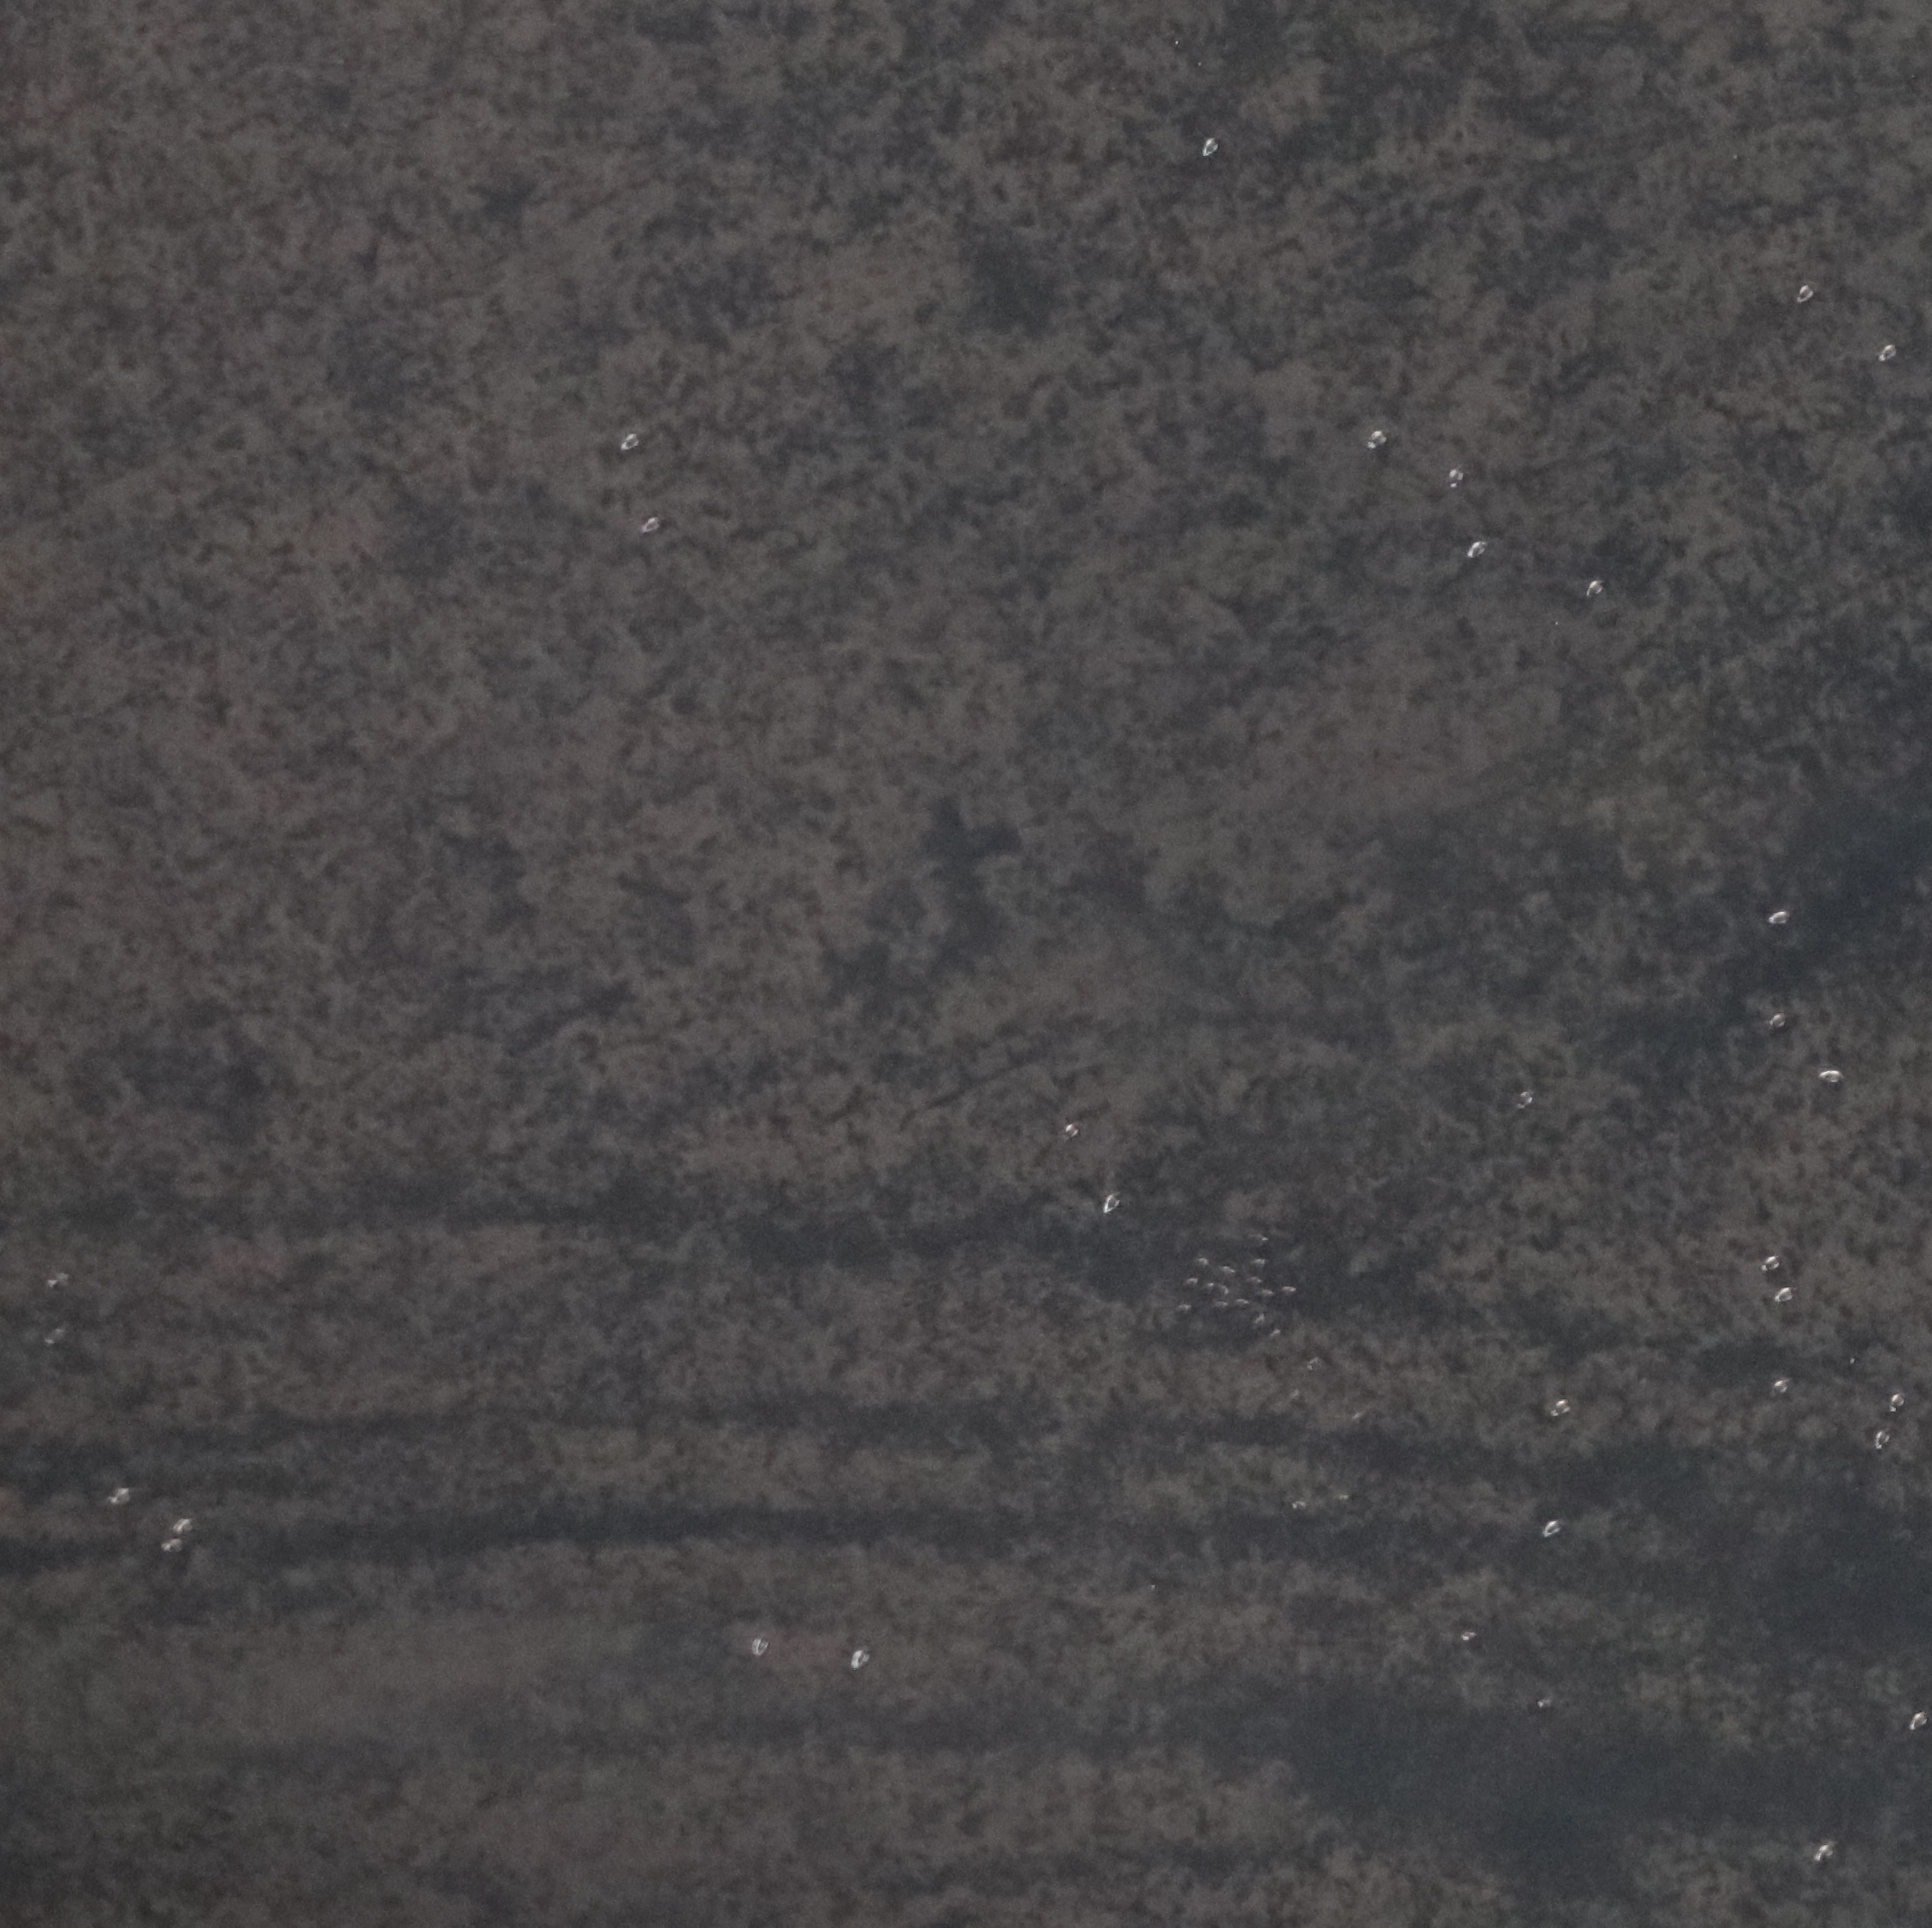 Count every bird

52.